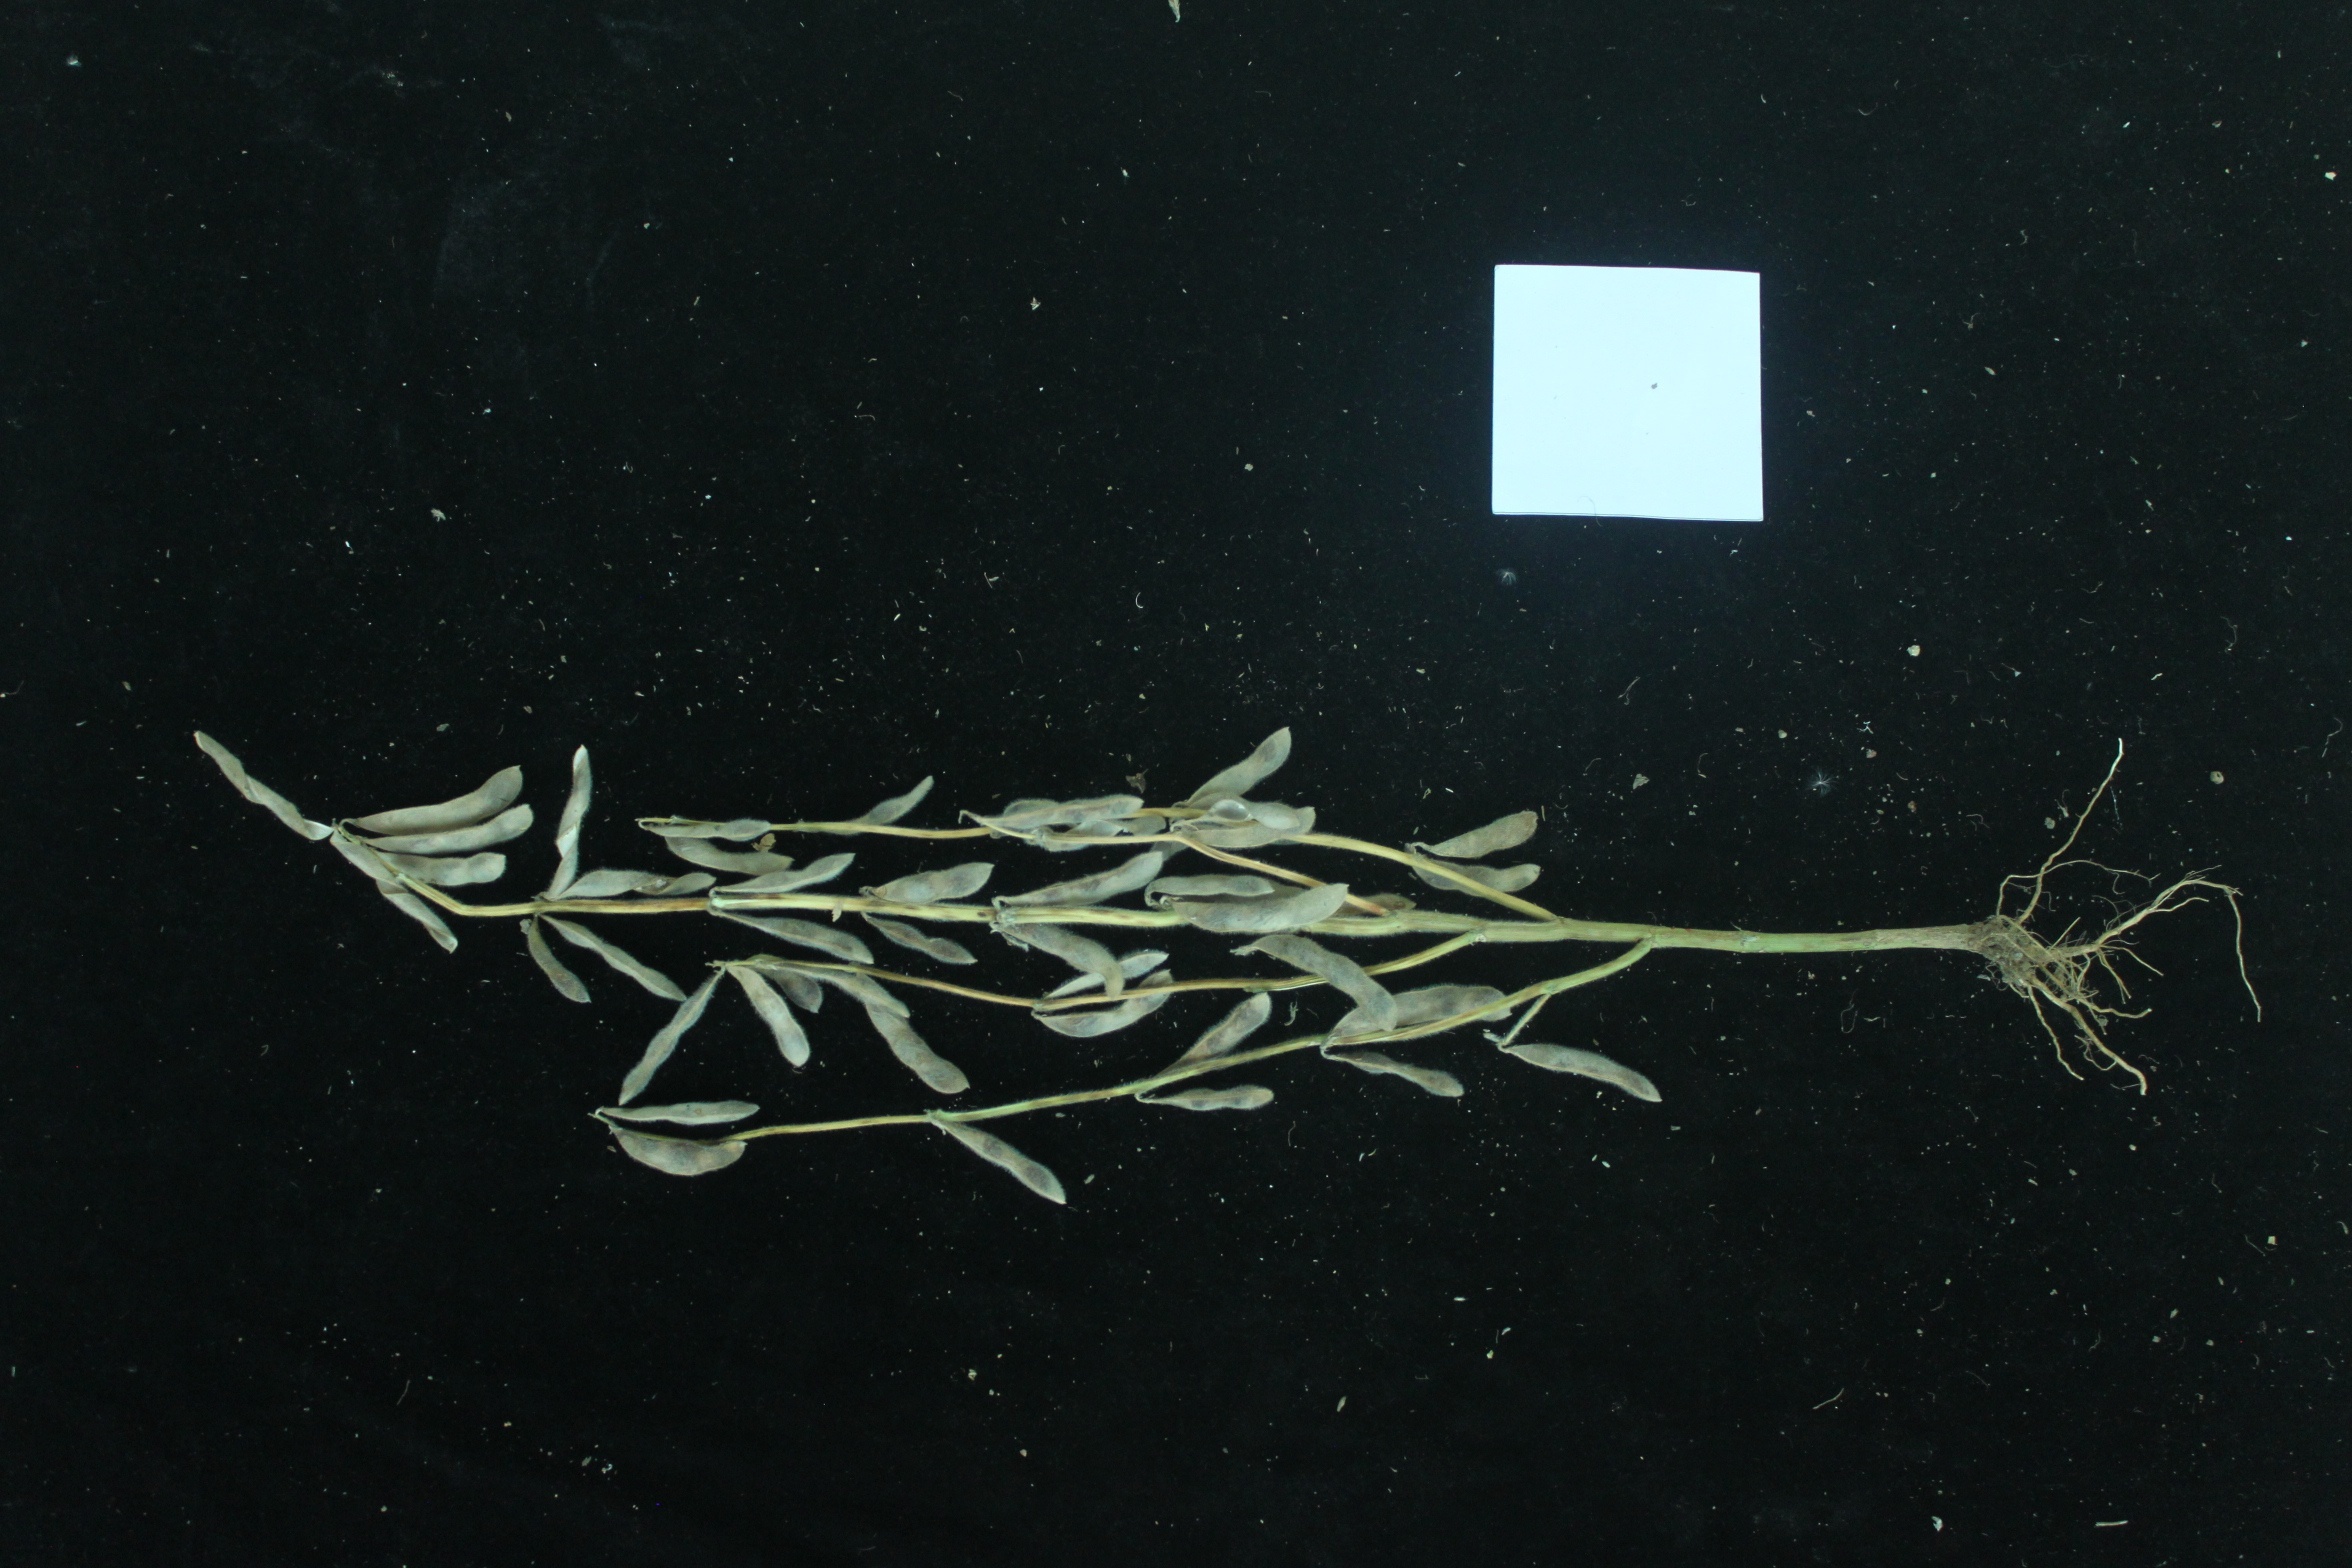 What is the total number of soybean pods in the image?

44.